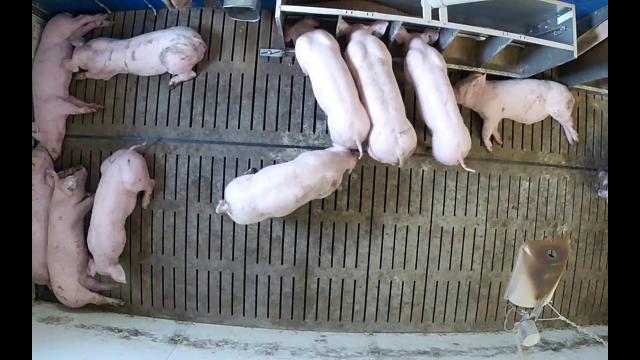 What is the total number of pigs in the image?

10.